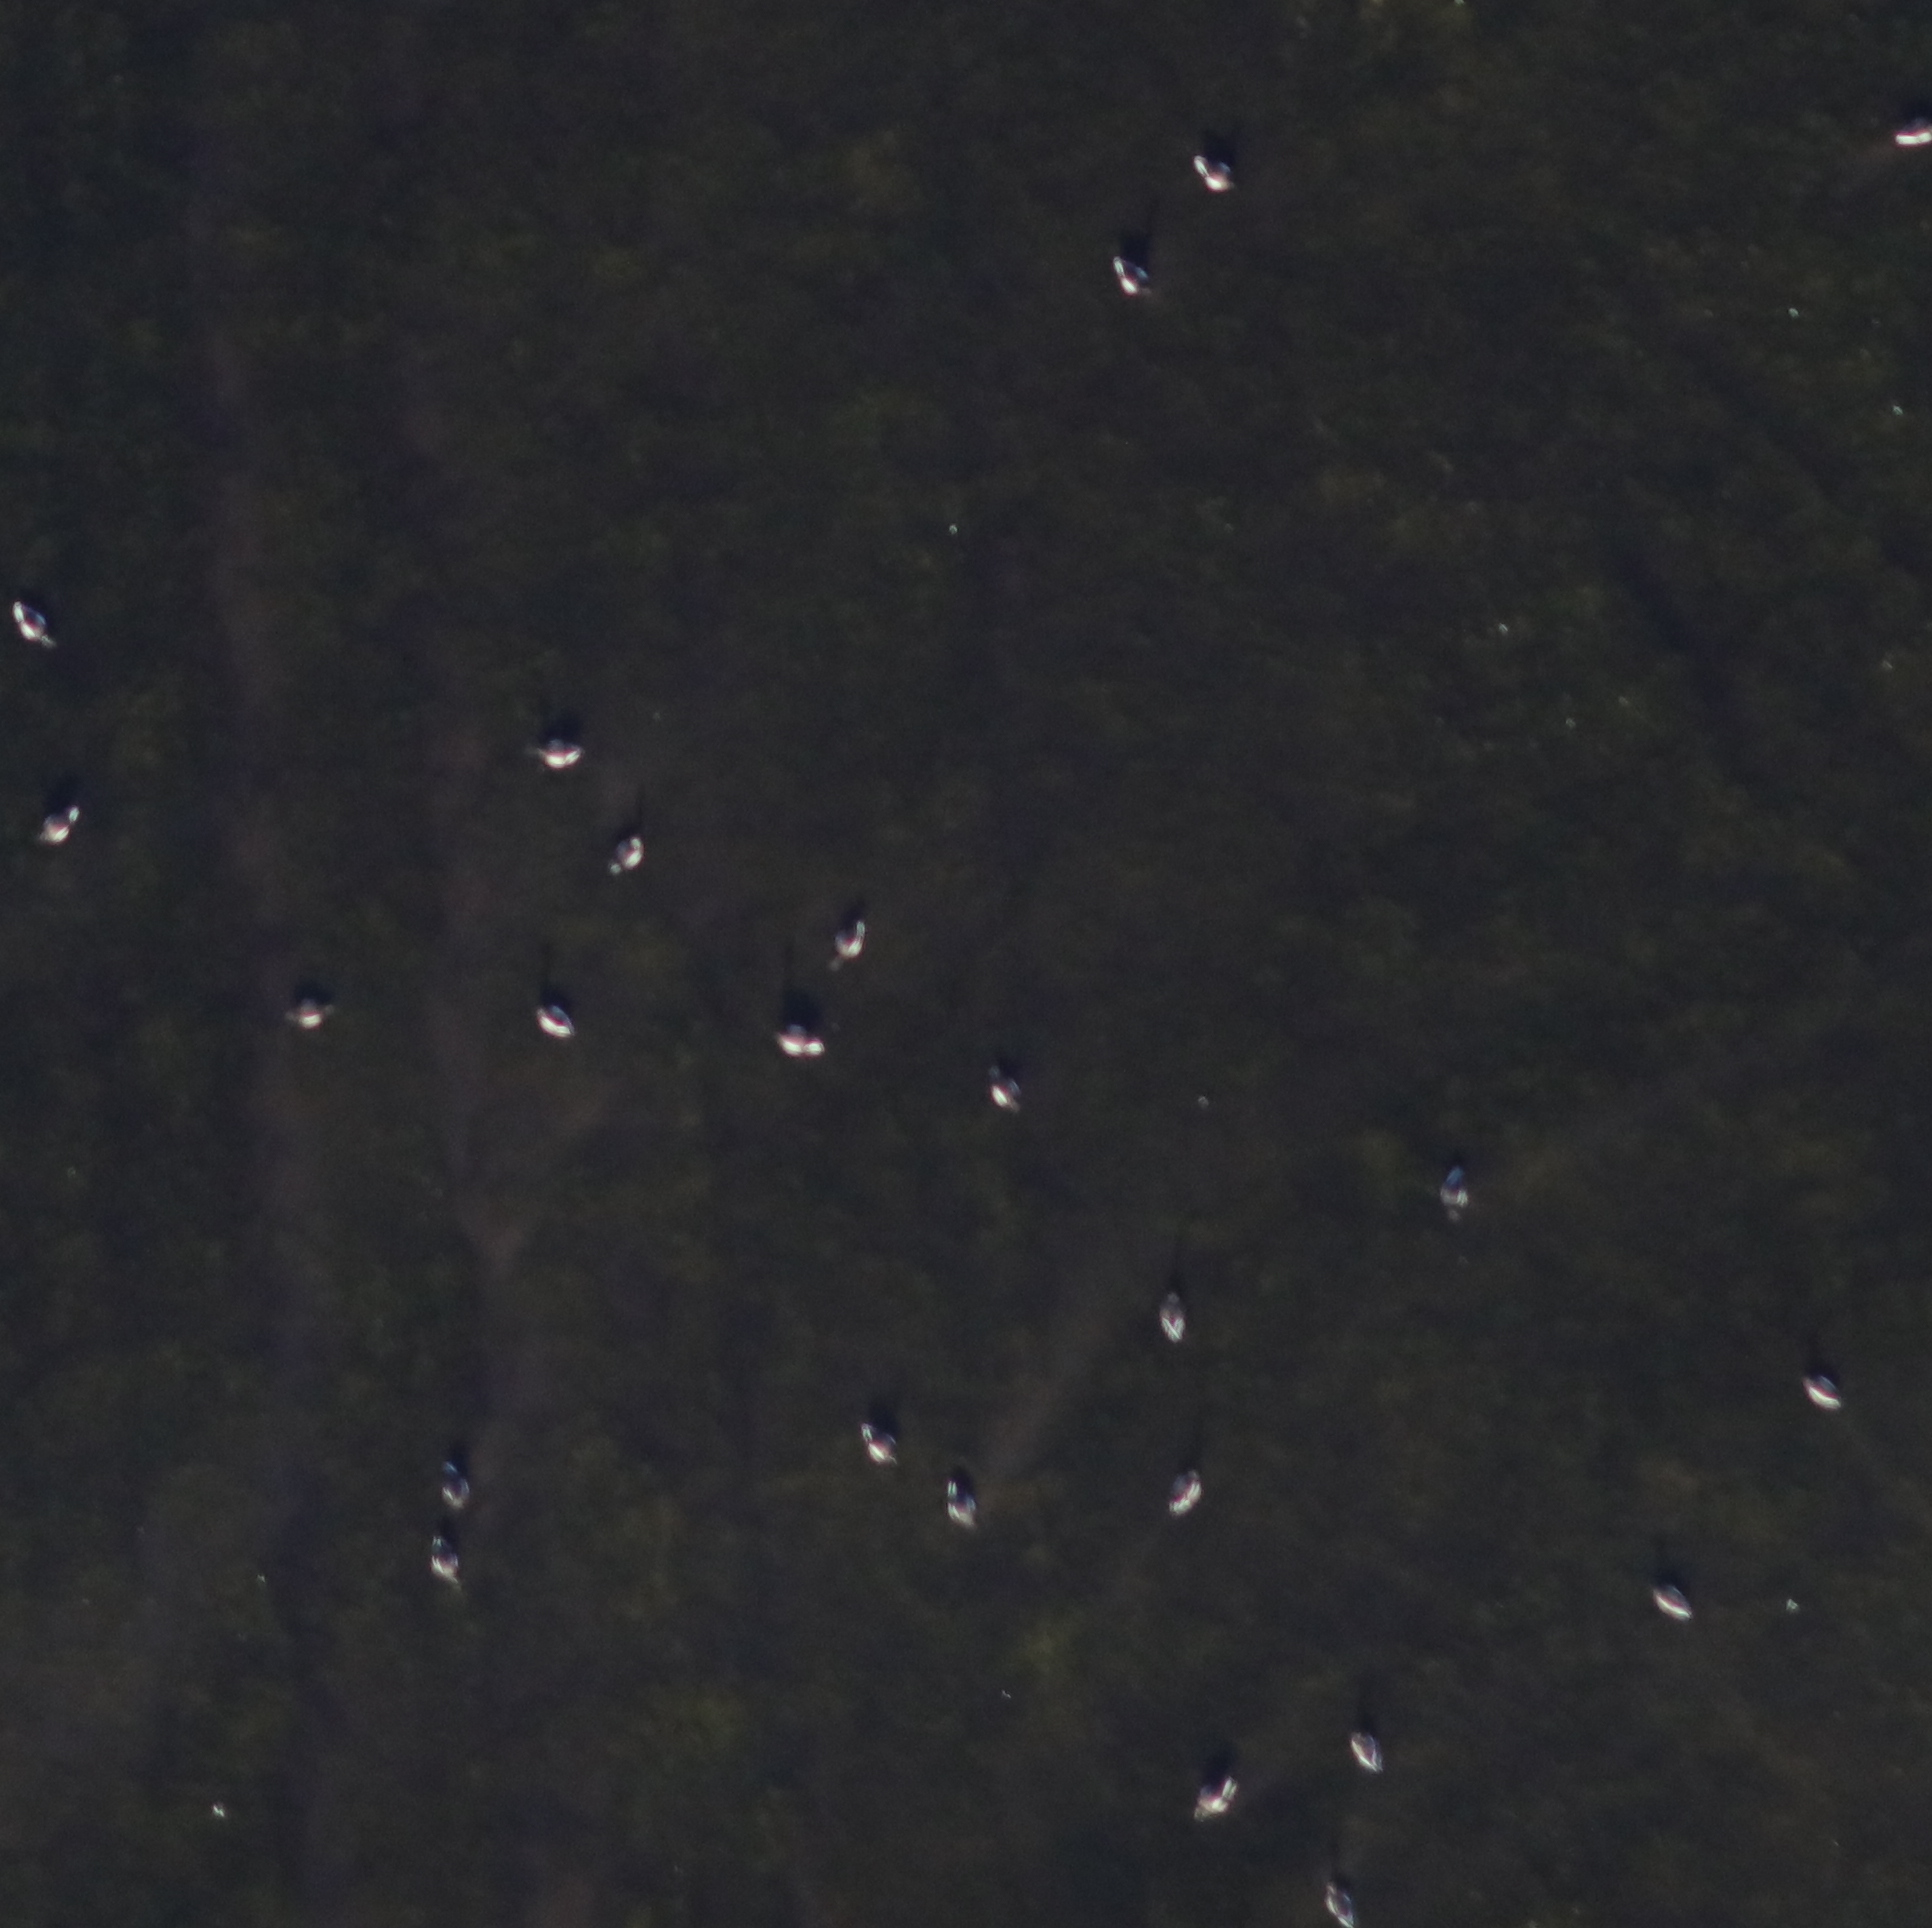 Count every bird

24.